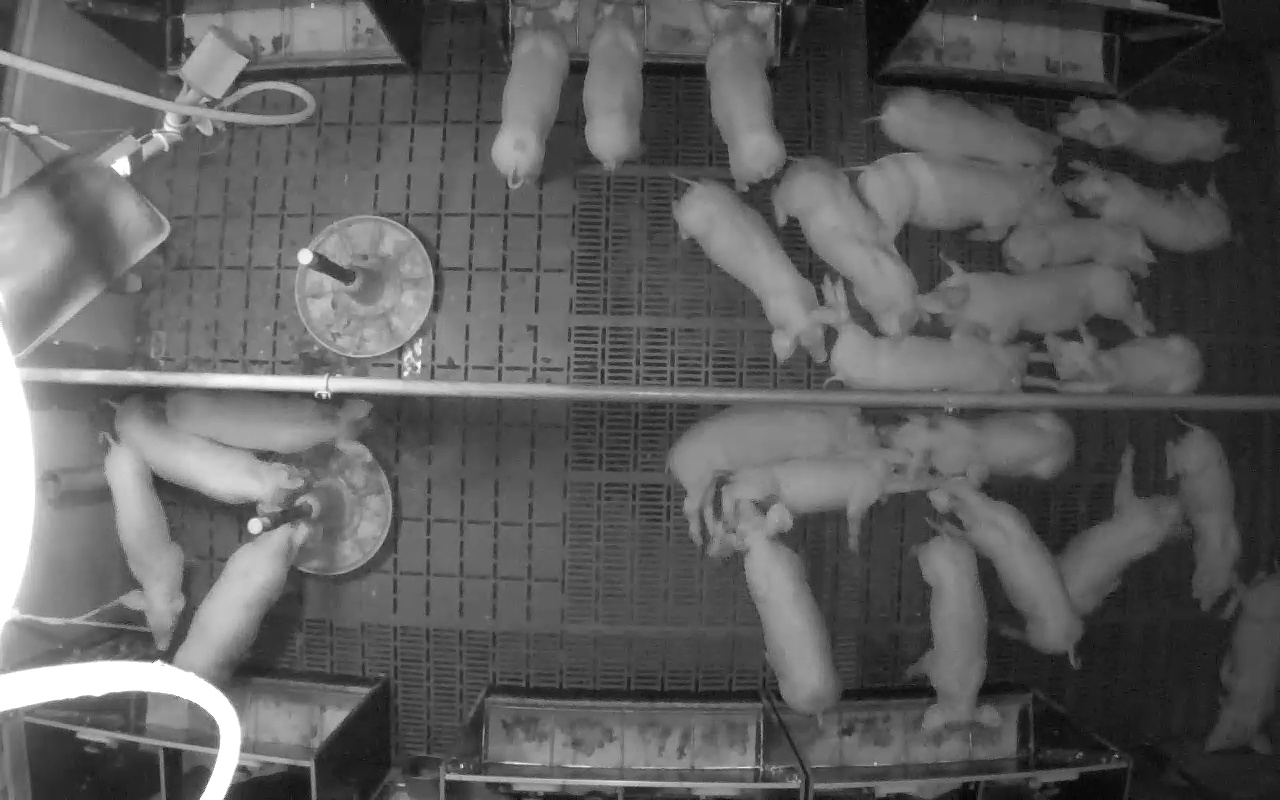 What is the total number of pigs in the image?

27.